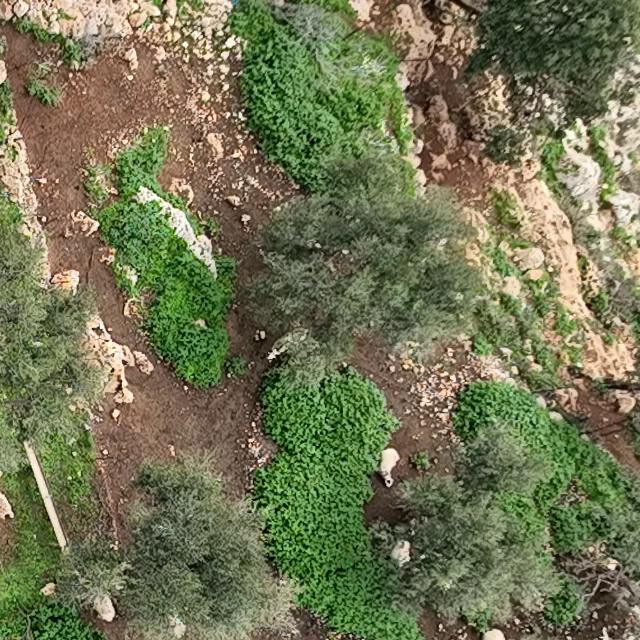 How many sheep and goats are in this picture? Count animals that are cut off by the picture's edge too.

5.